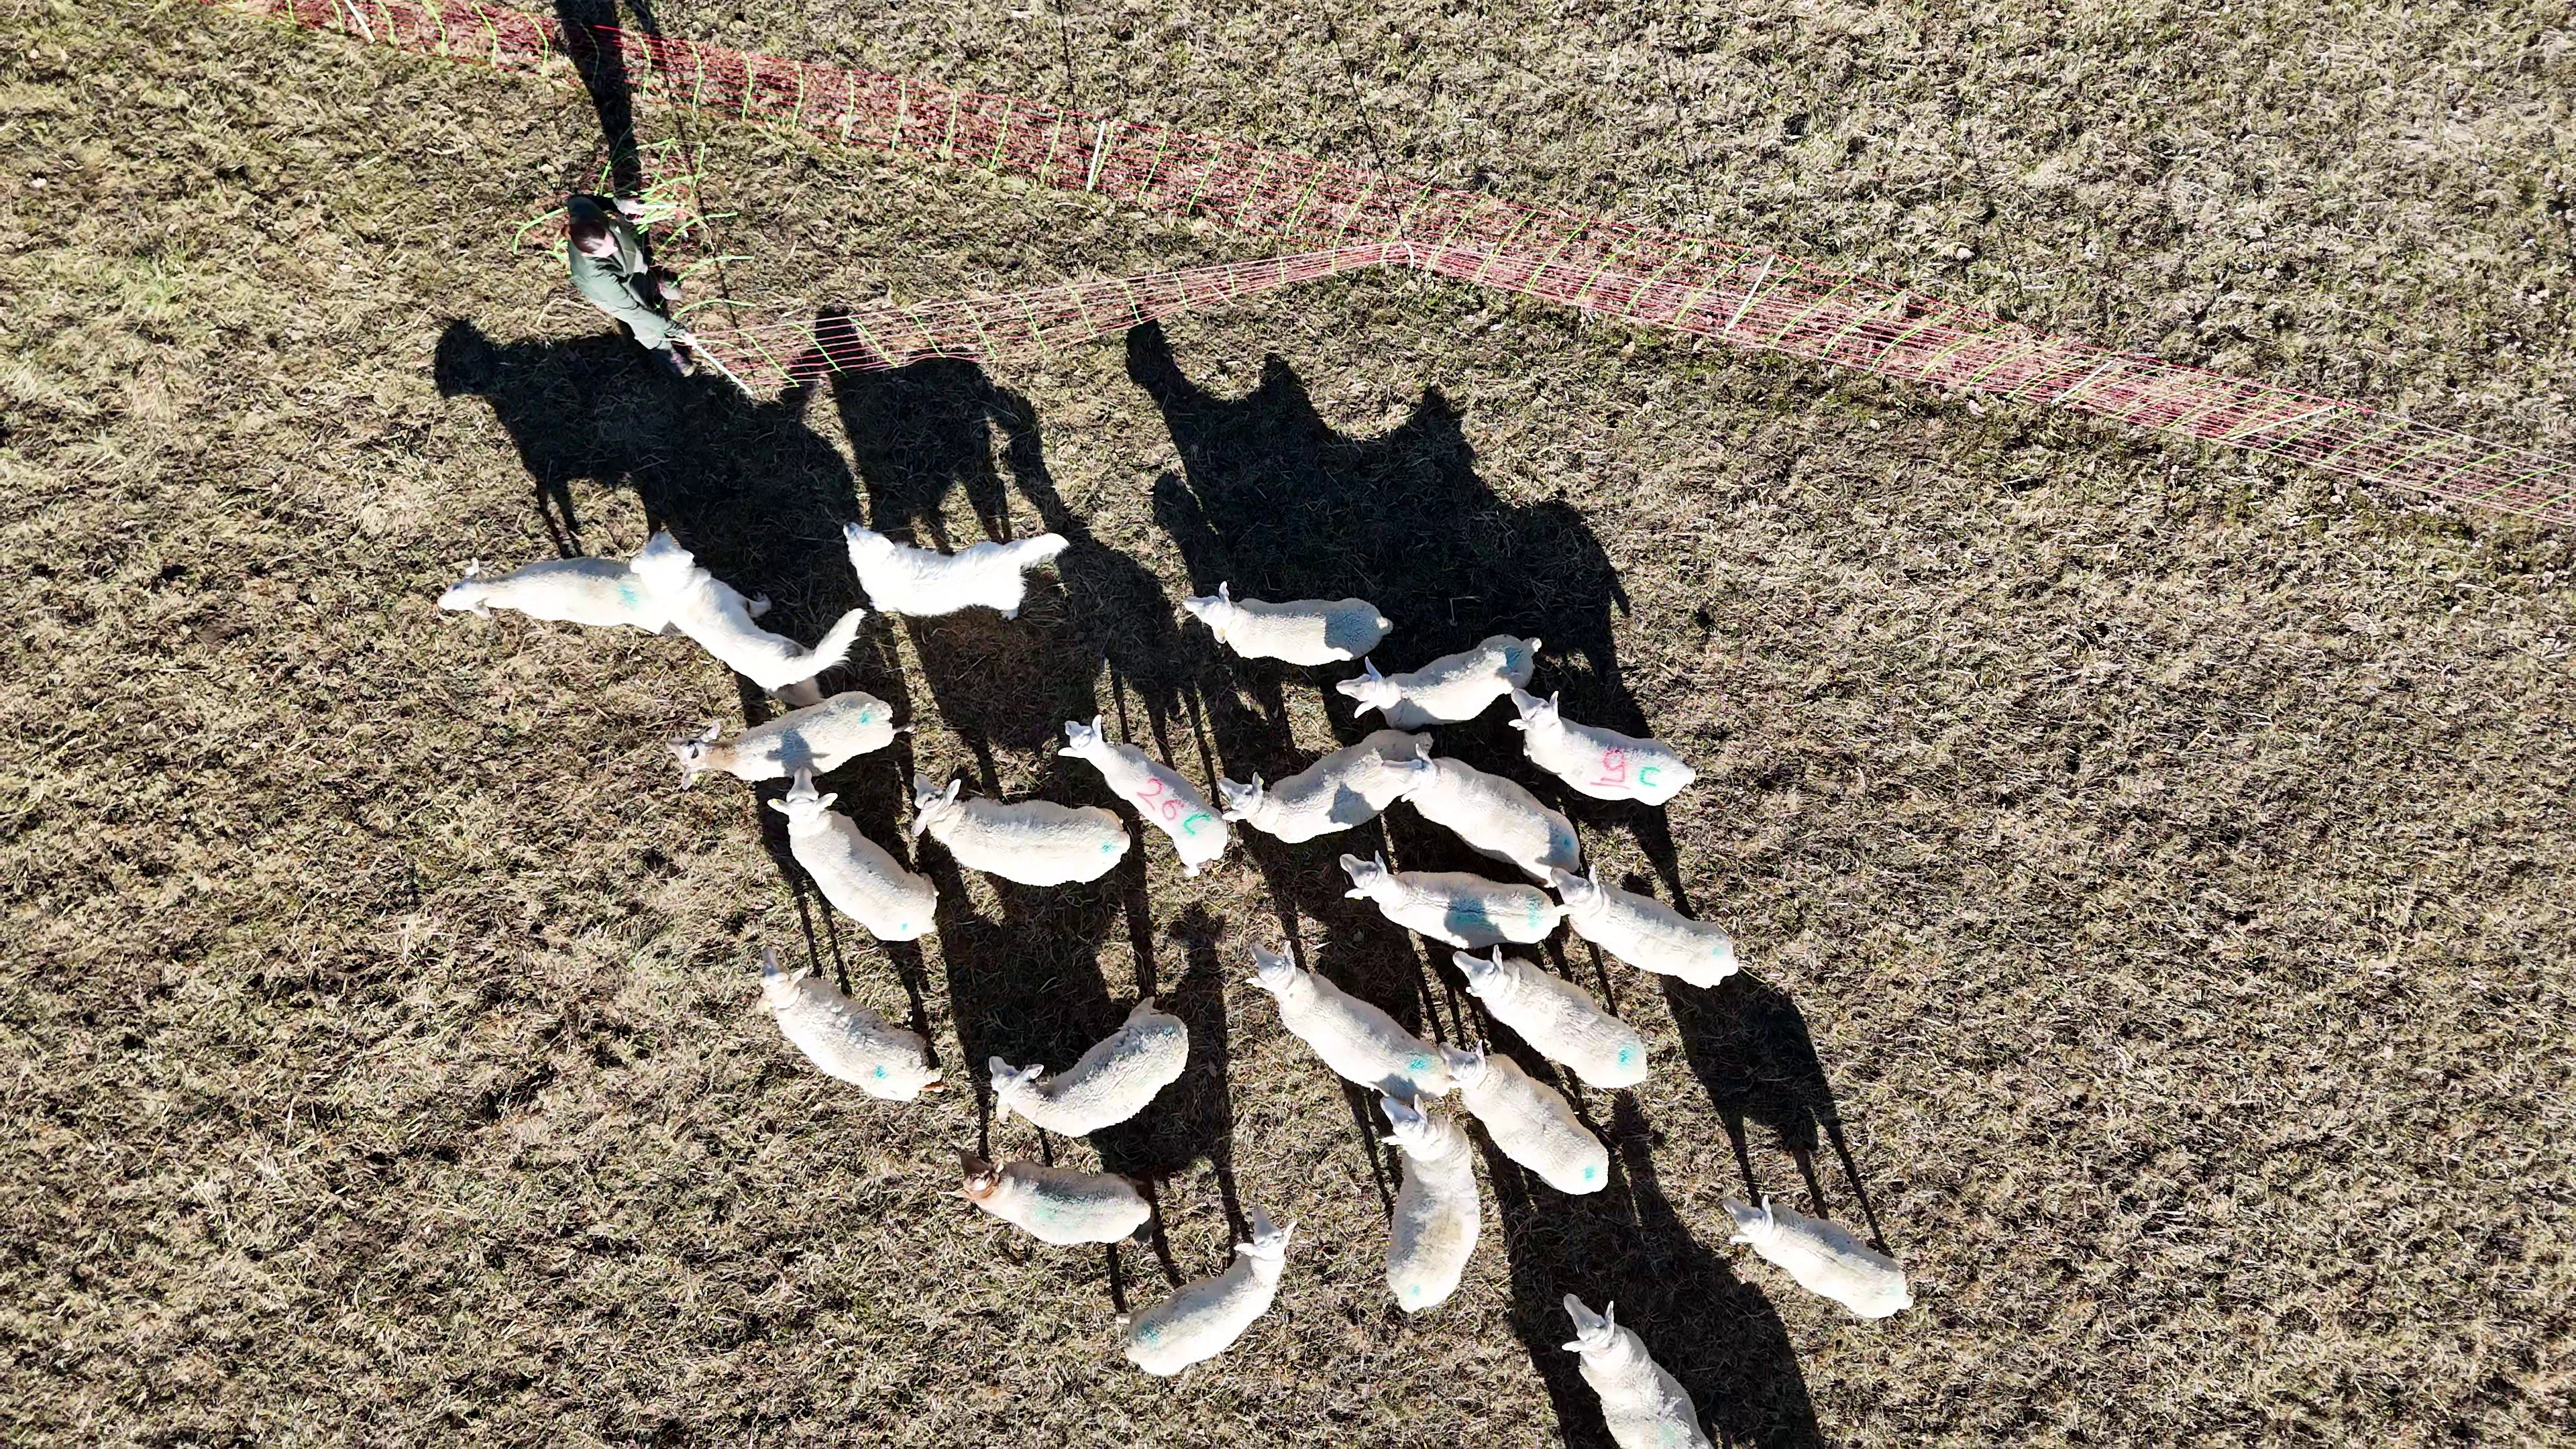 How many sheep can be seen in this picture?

22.